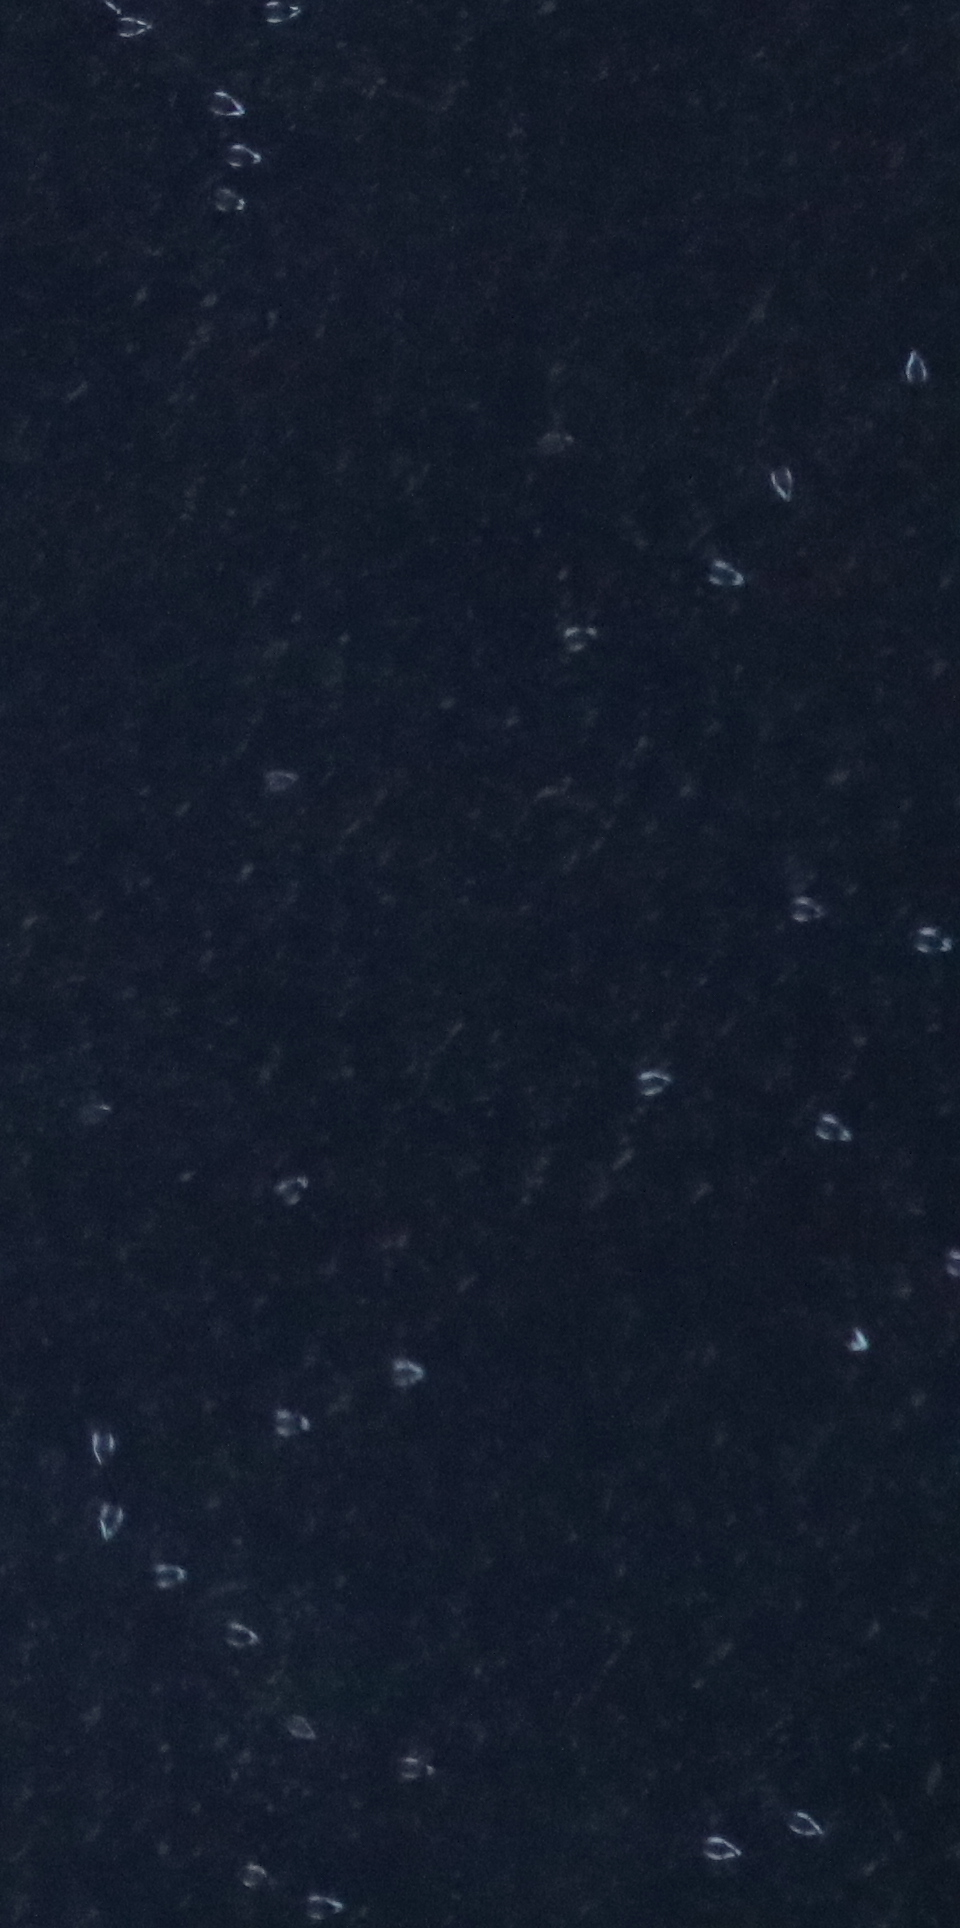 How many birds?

26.